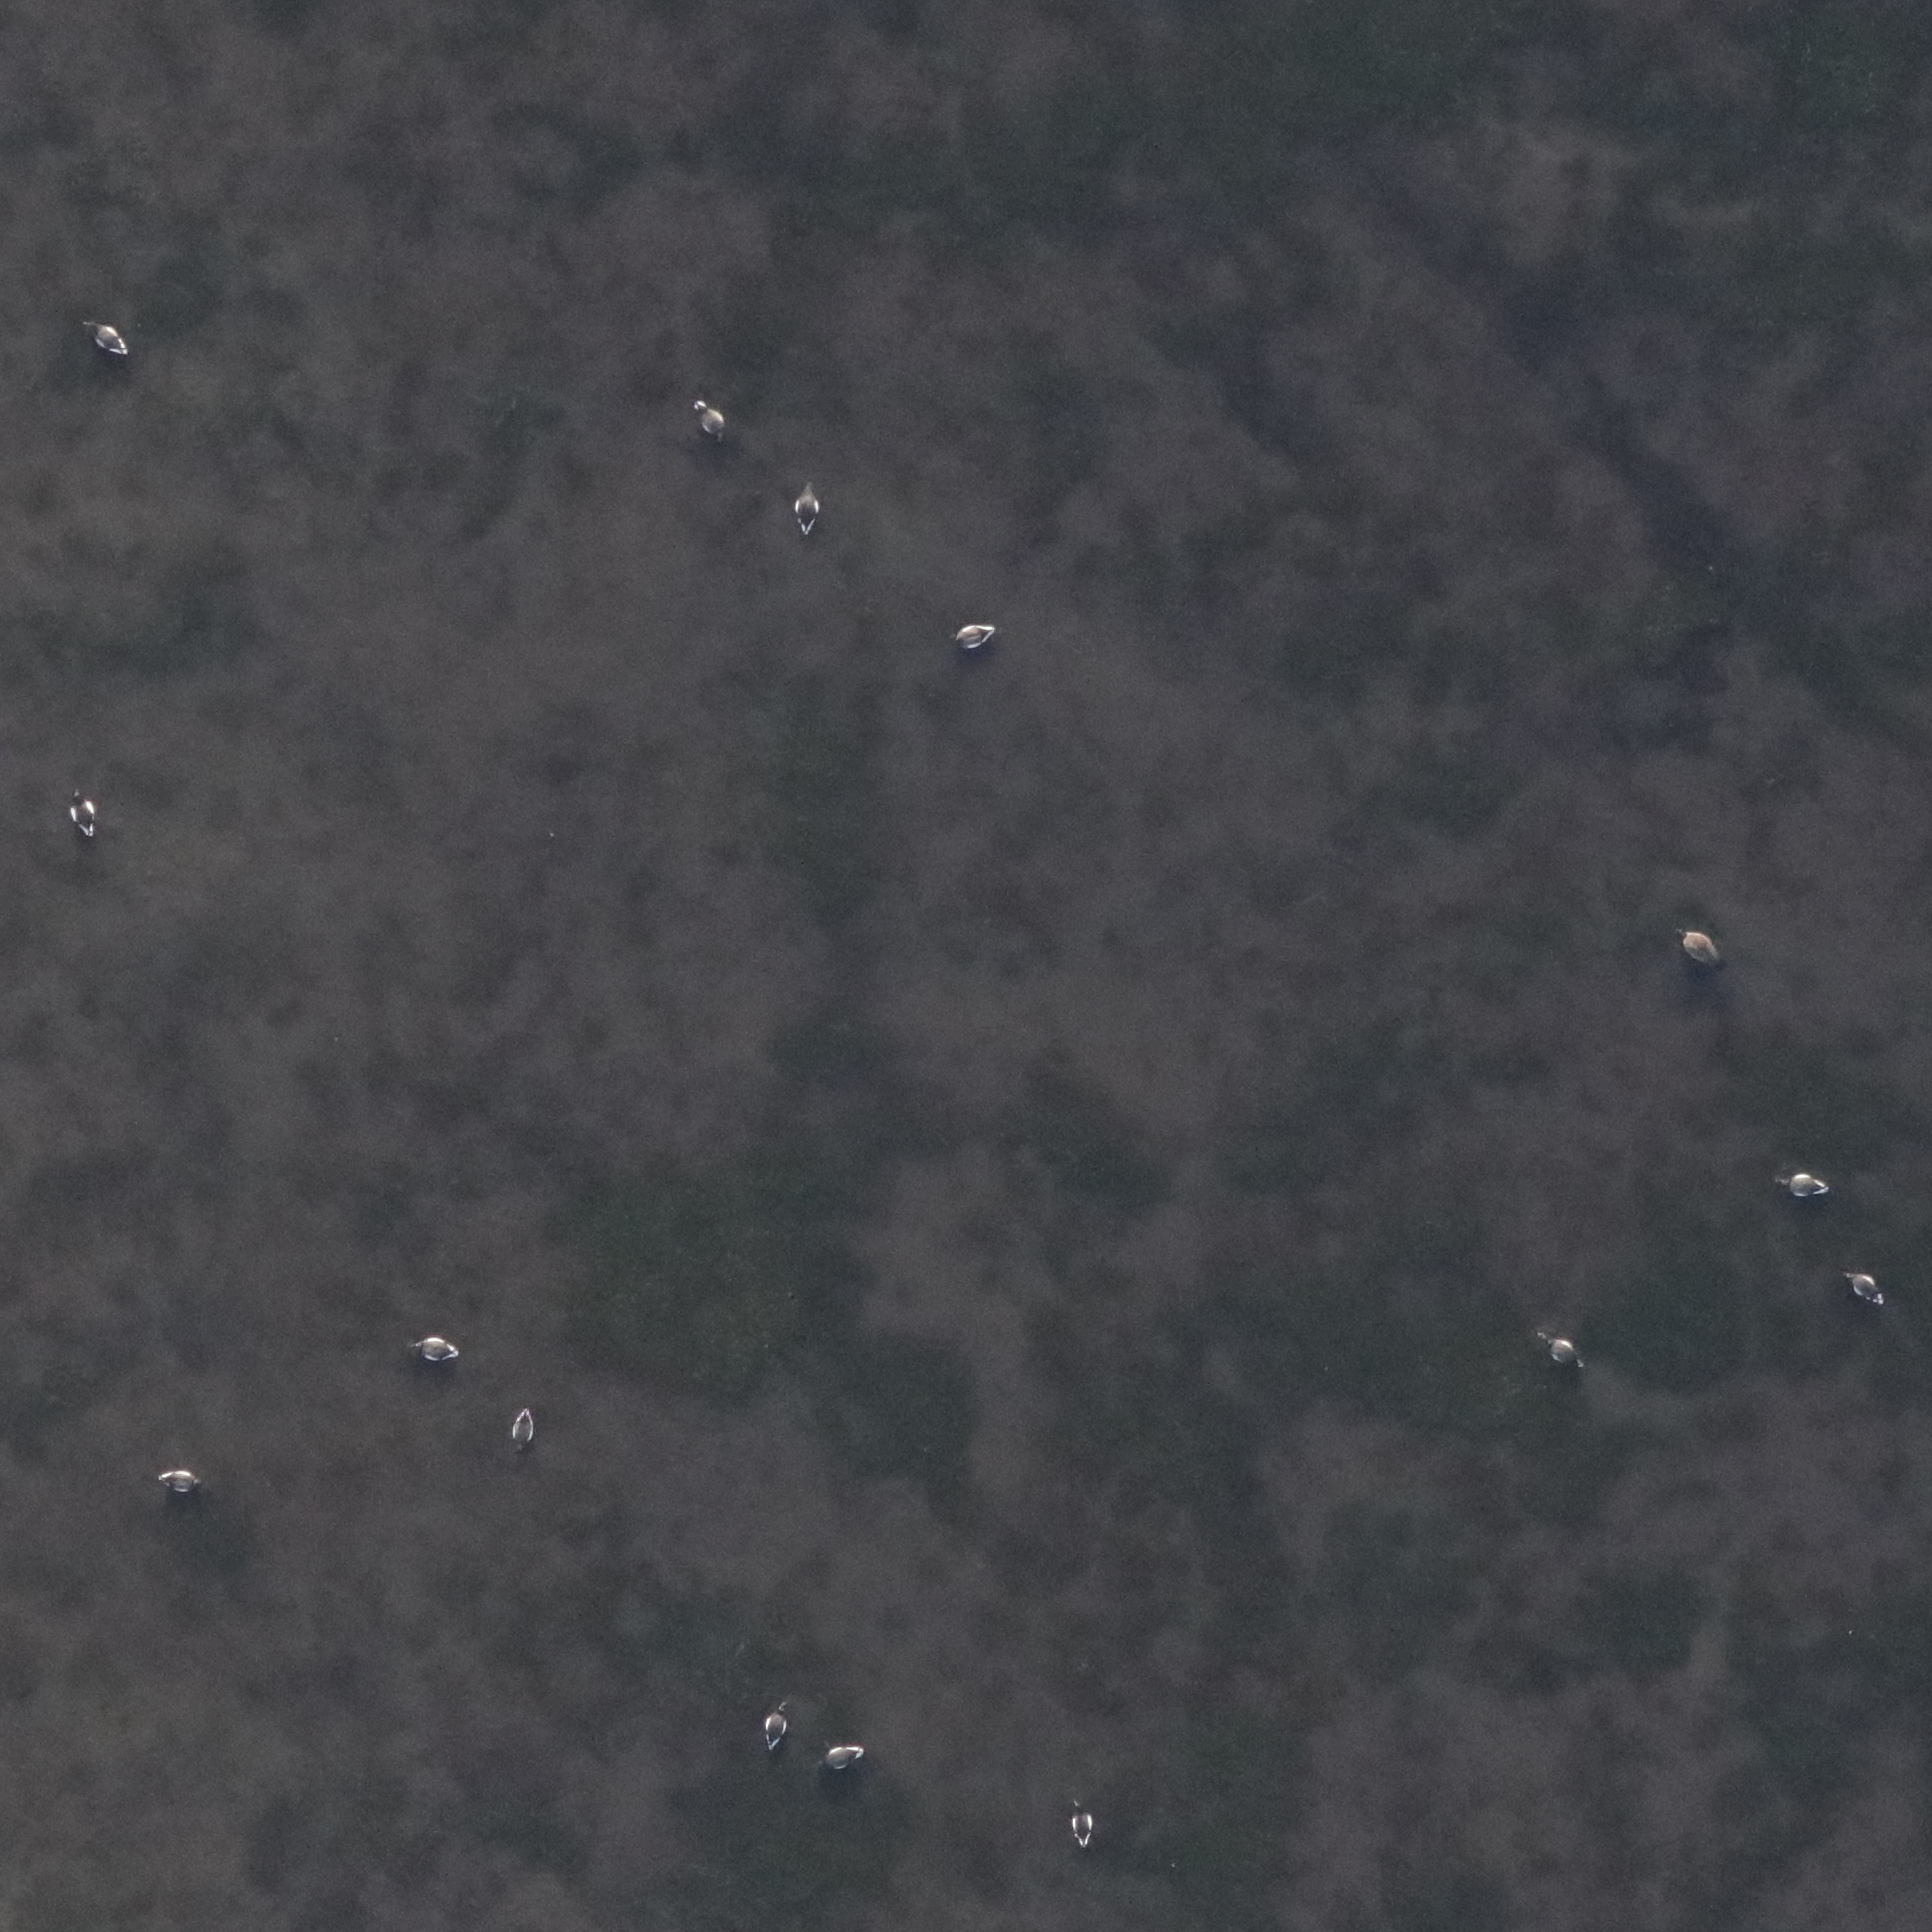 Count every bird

15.